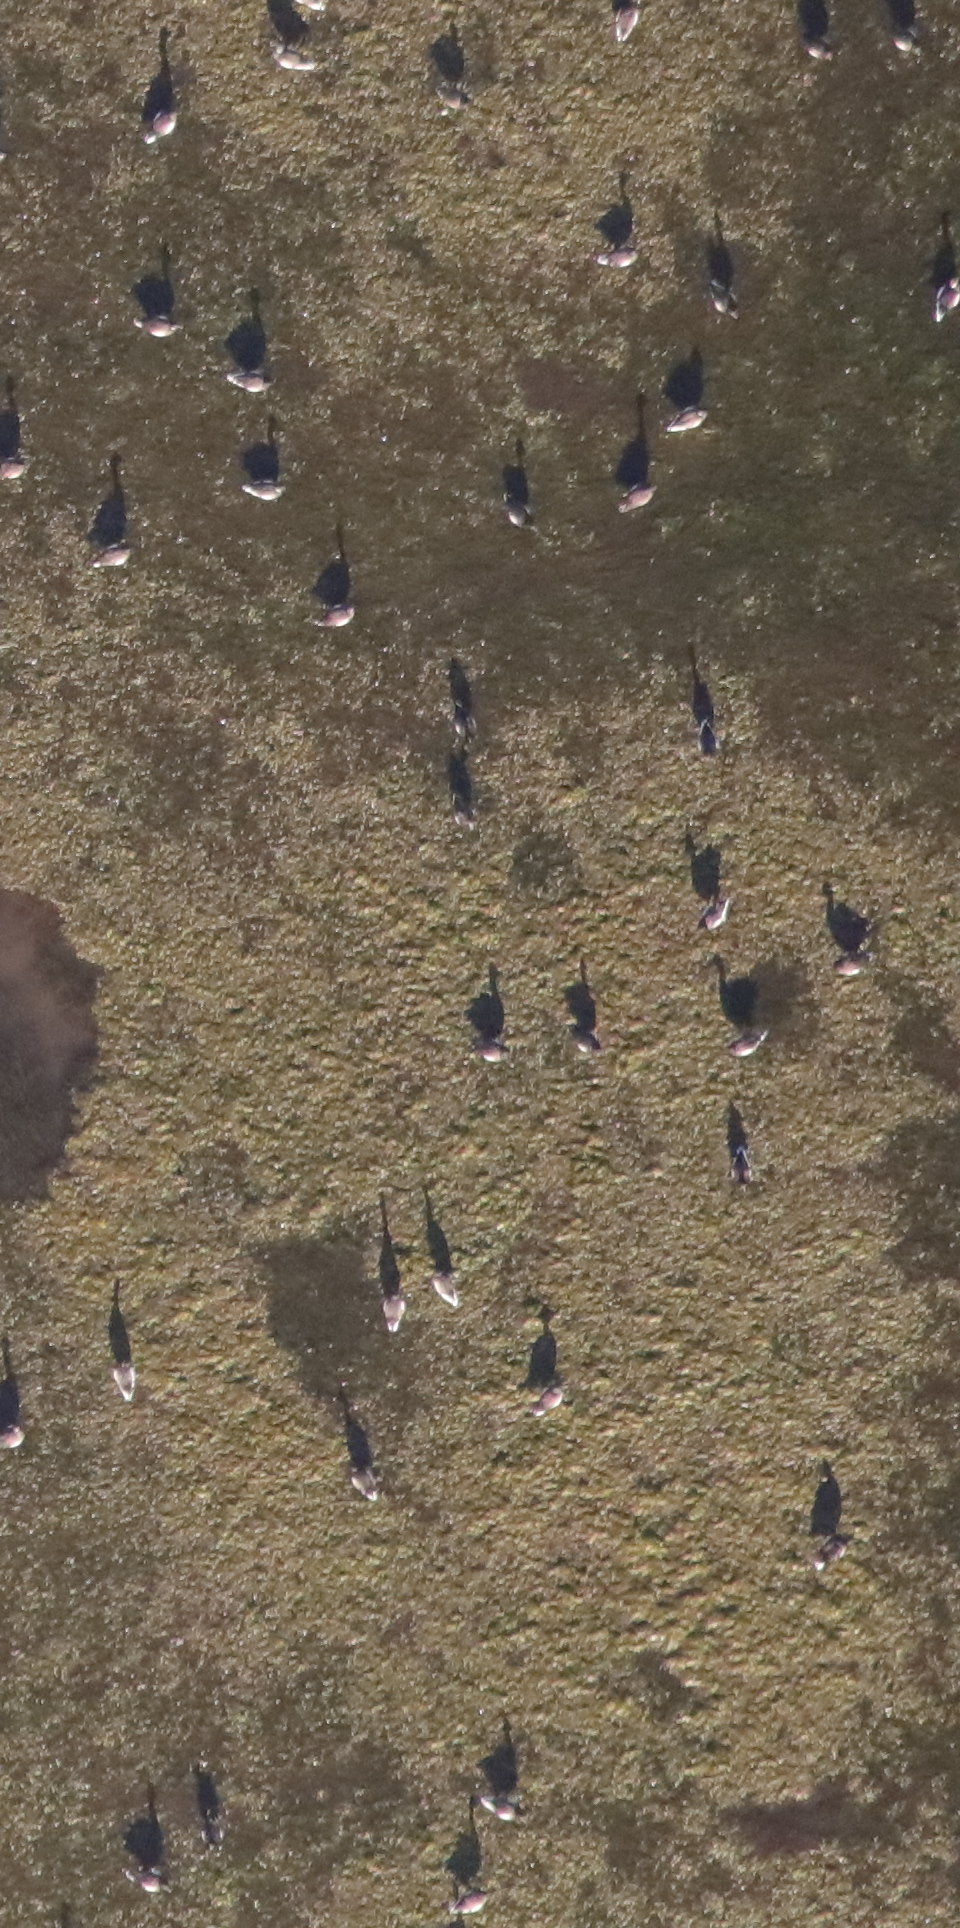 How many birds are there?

38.